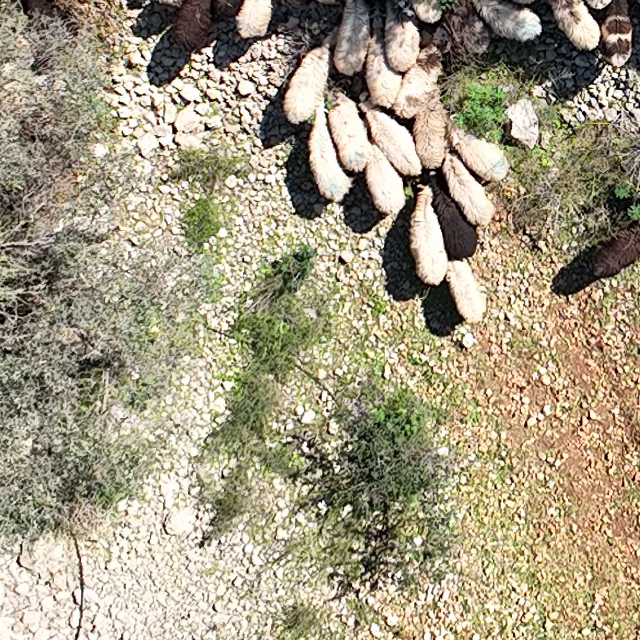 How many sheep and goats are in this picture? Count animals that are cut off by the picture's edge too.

29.